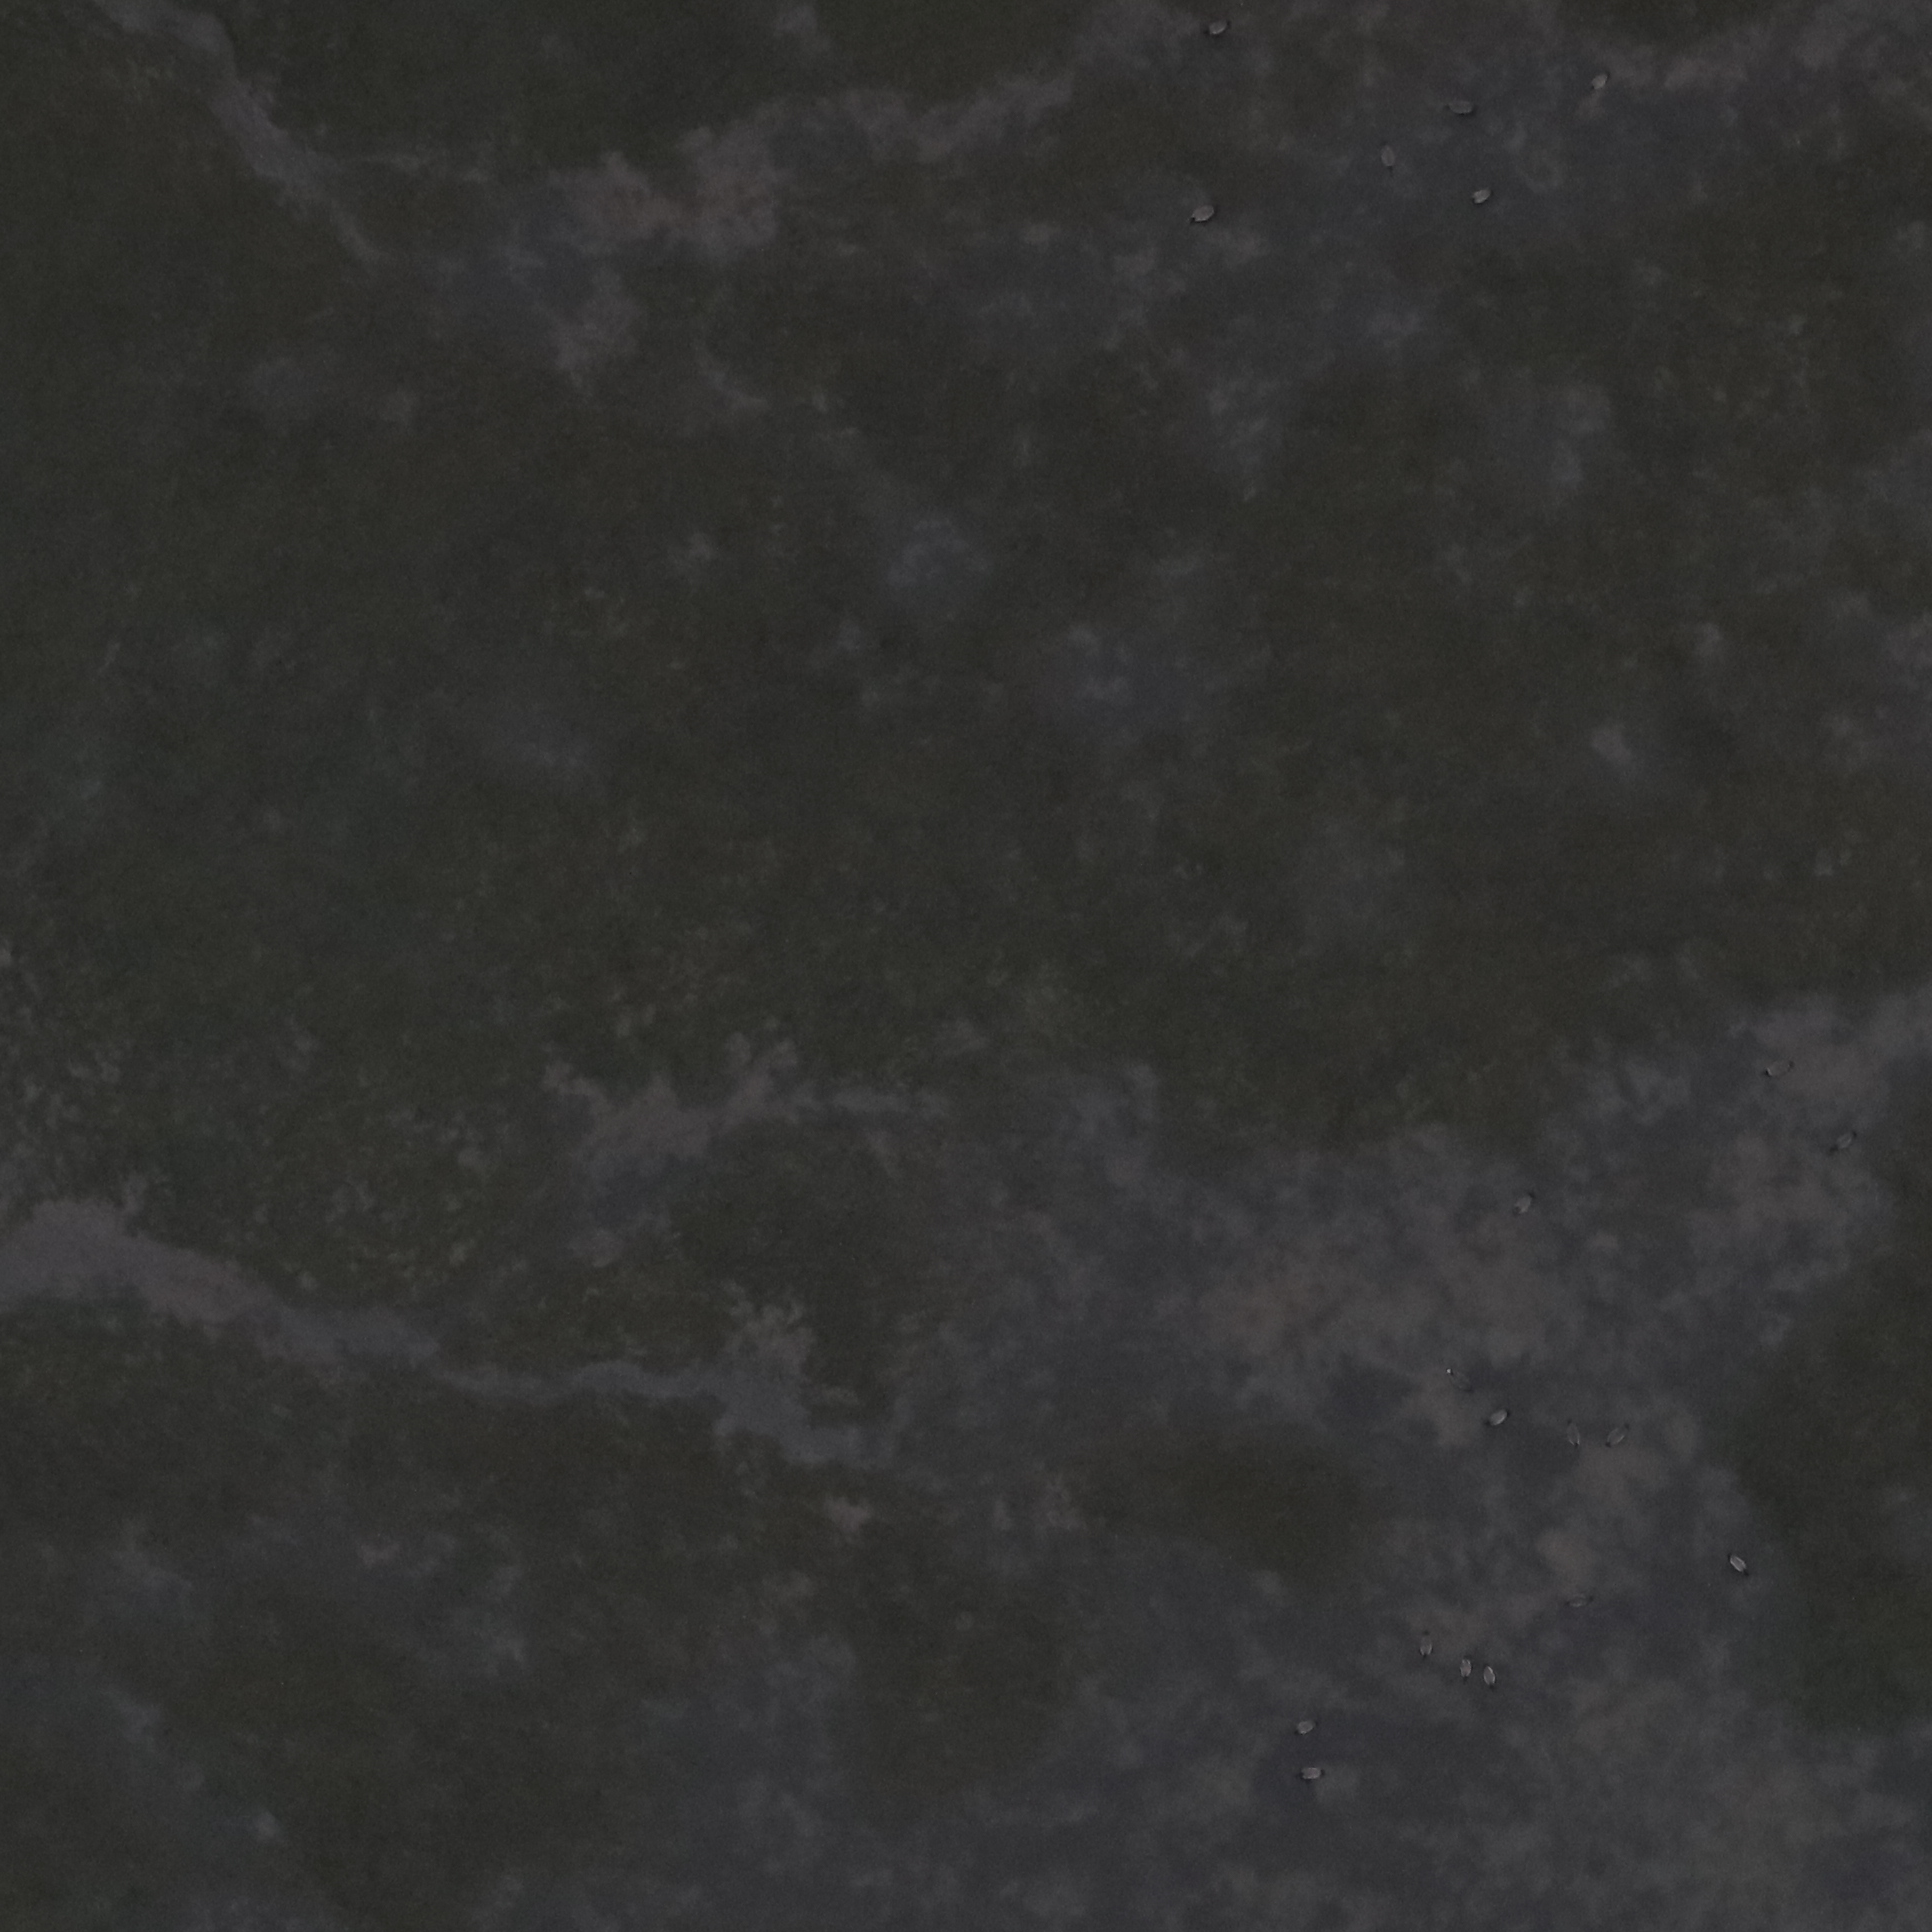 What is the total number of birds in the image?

20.